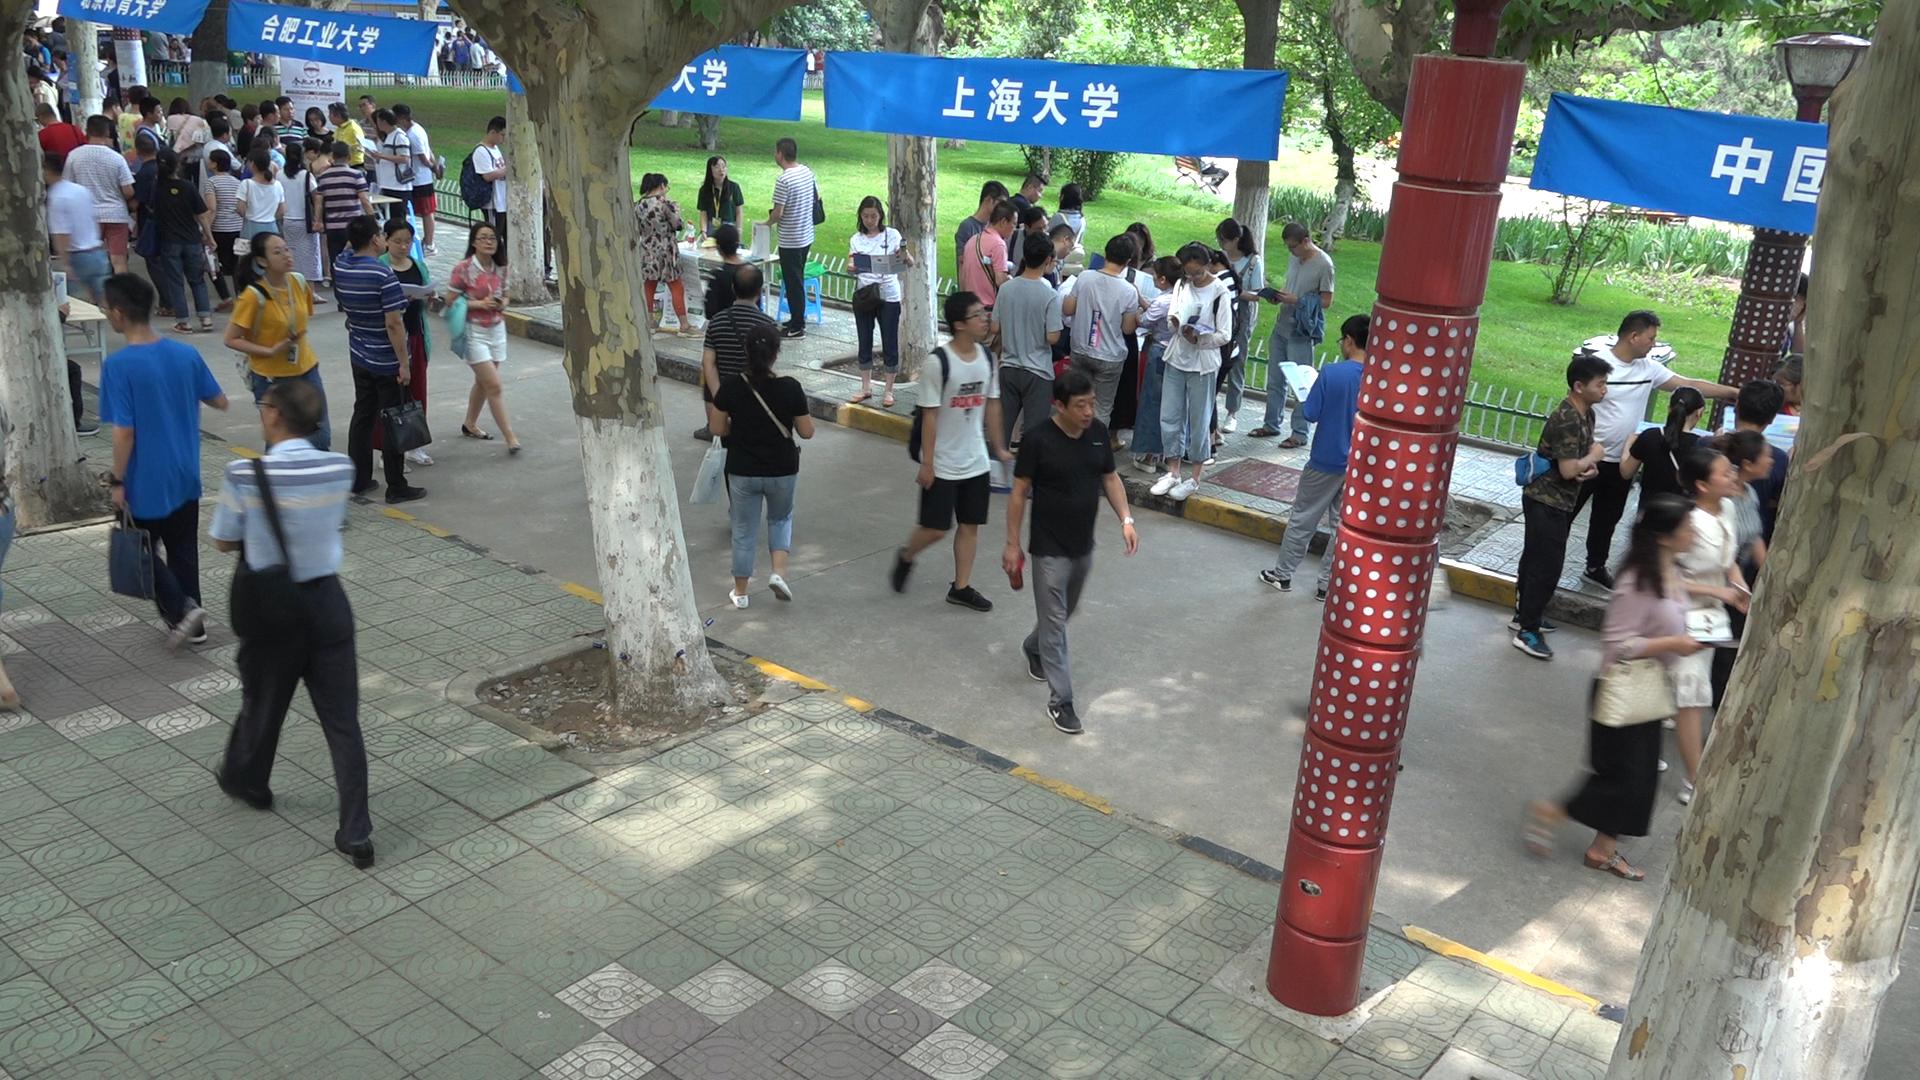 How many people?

82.